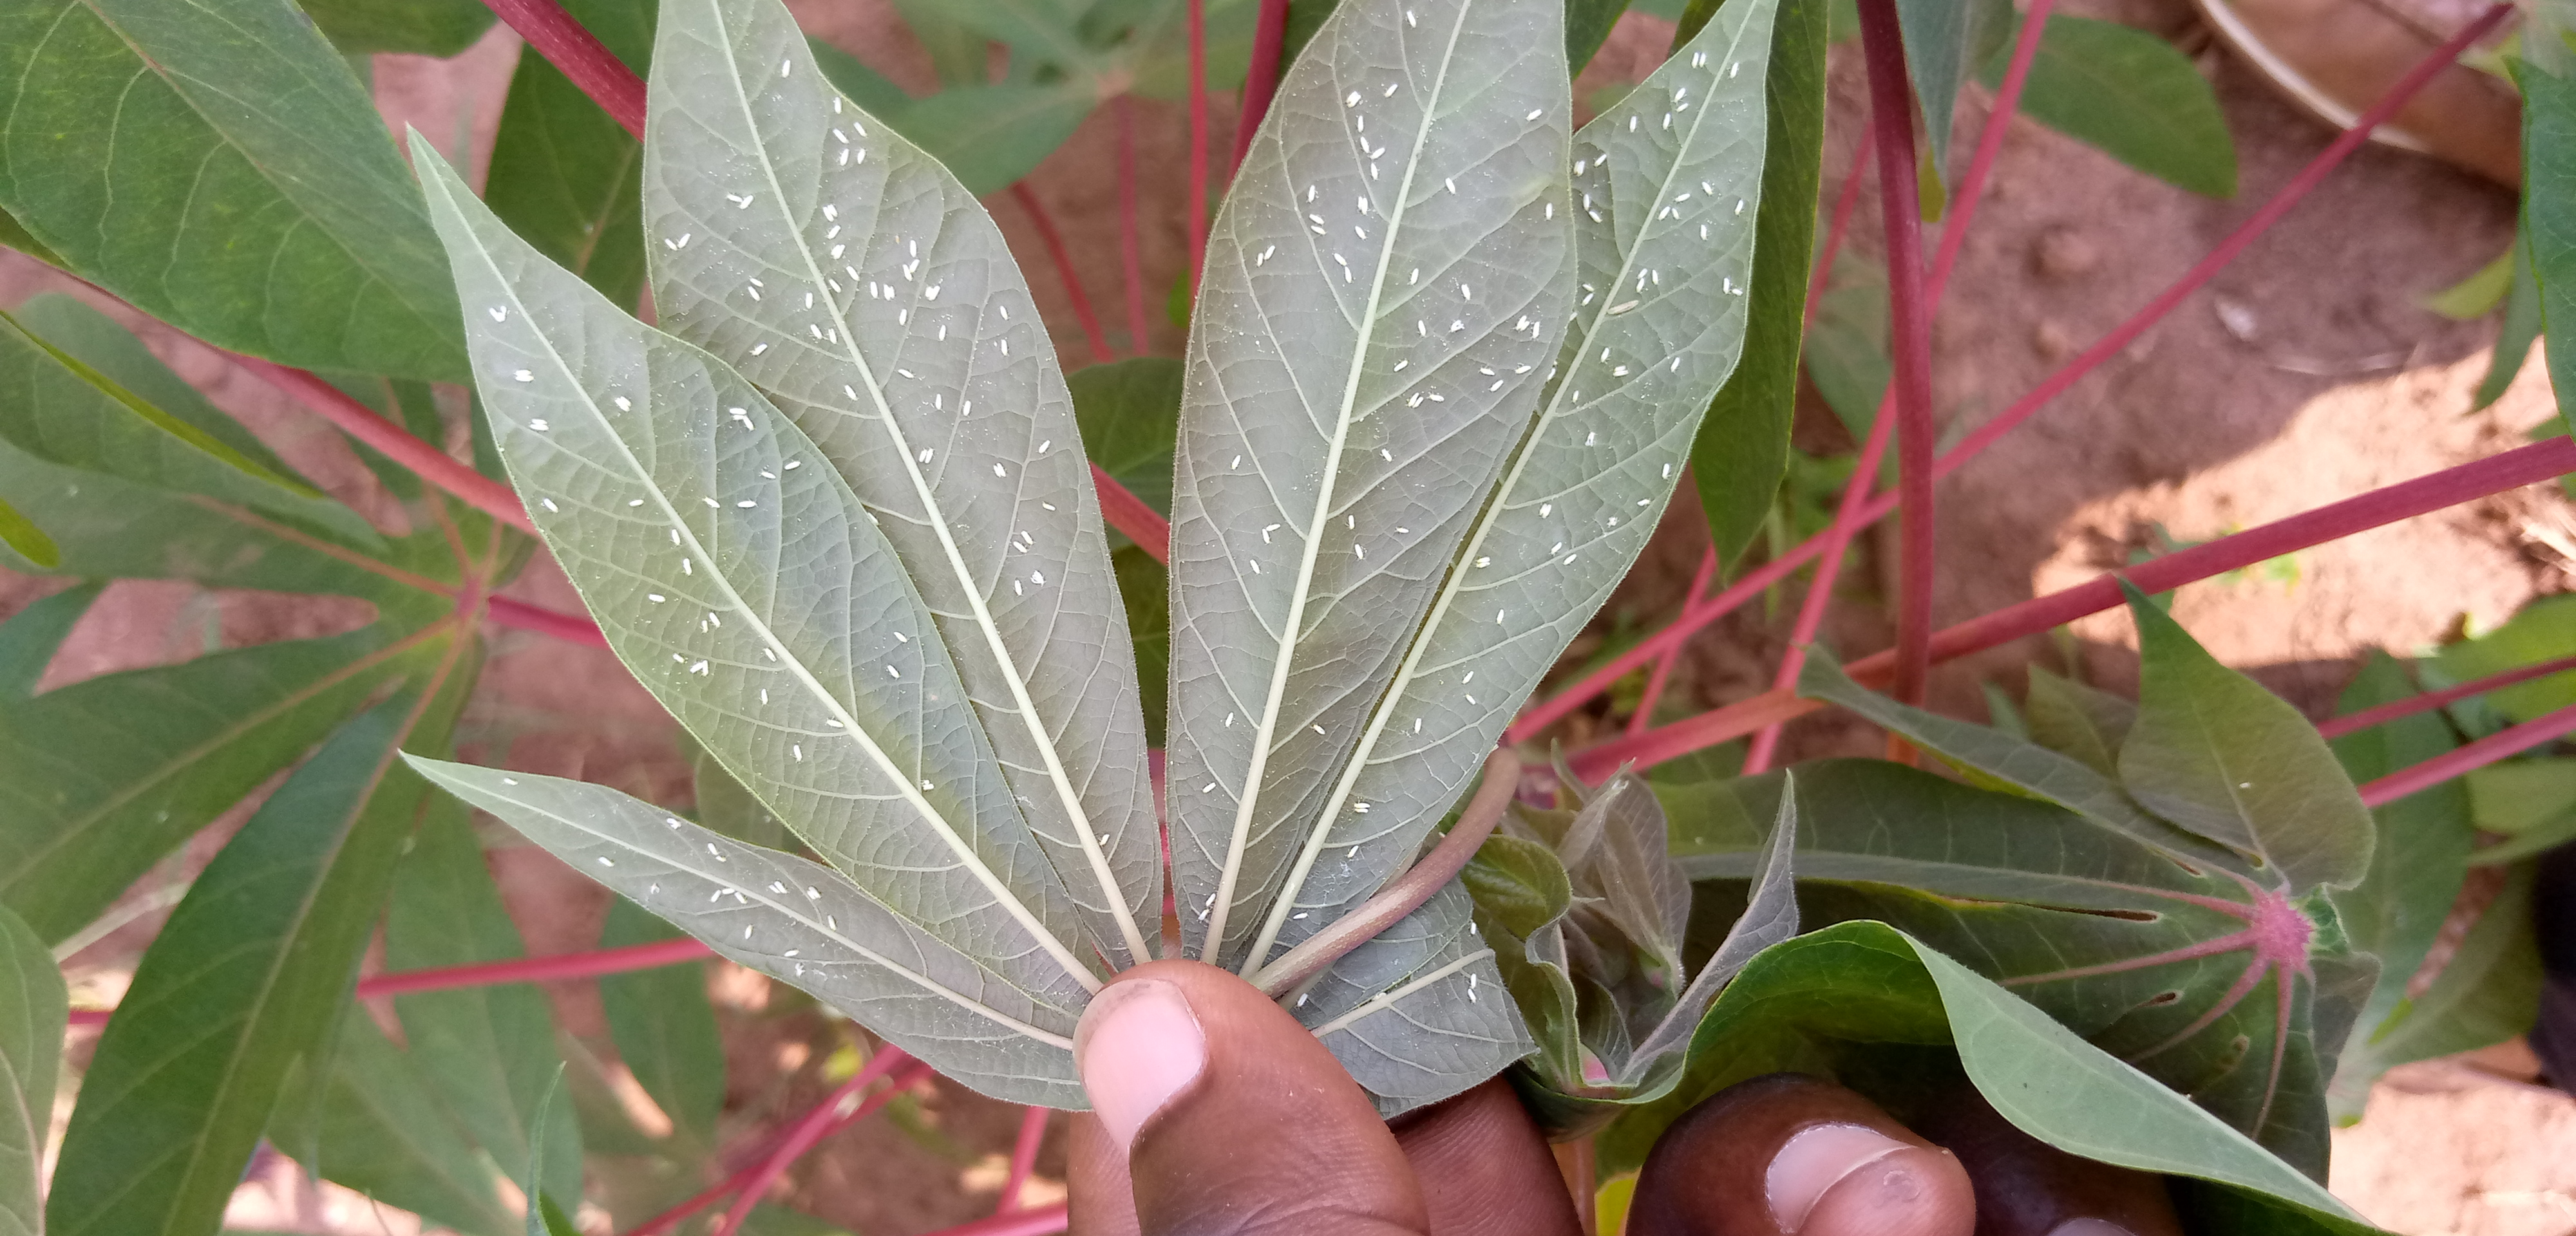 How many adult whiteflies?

195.